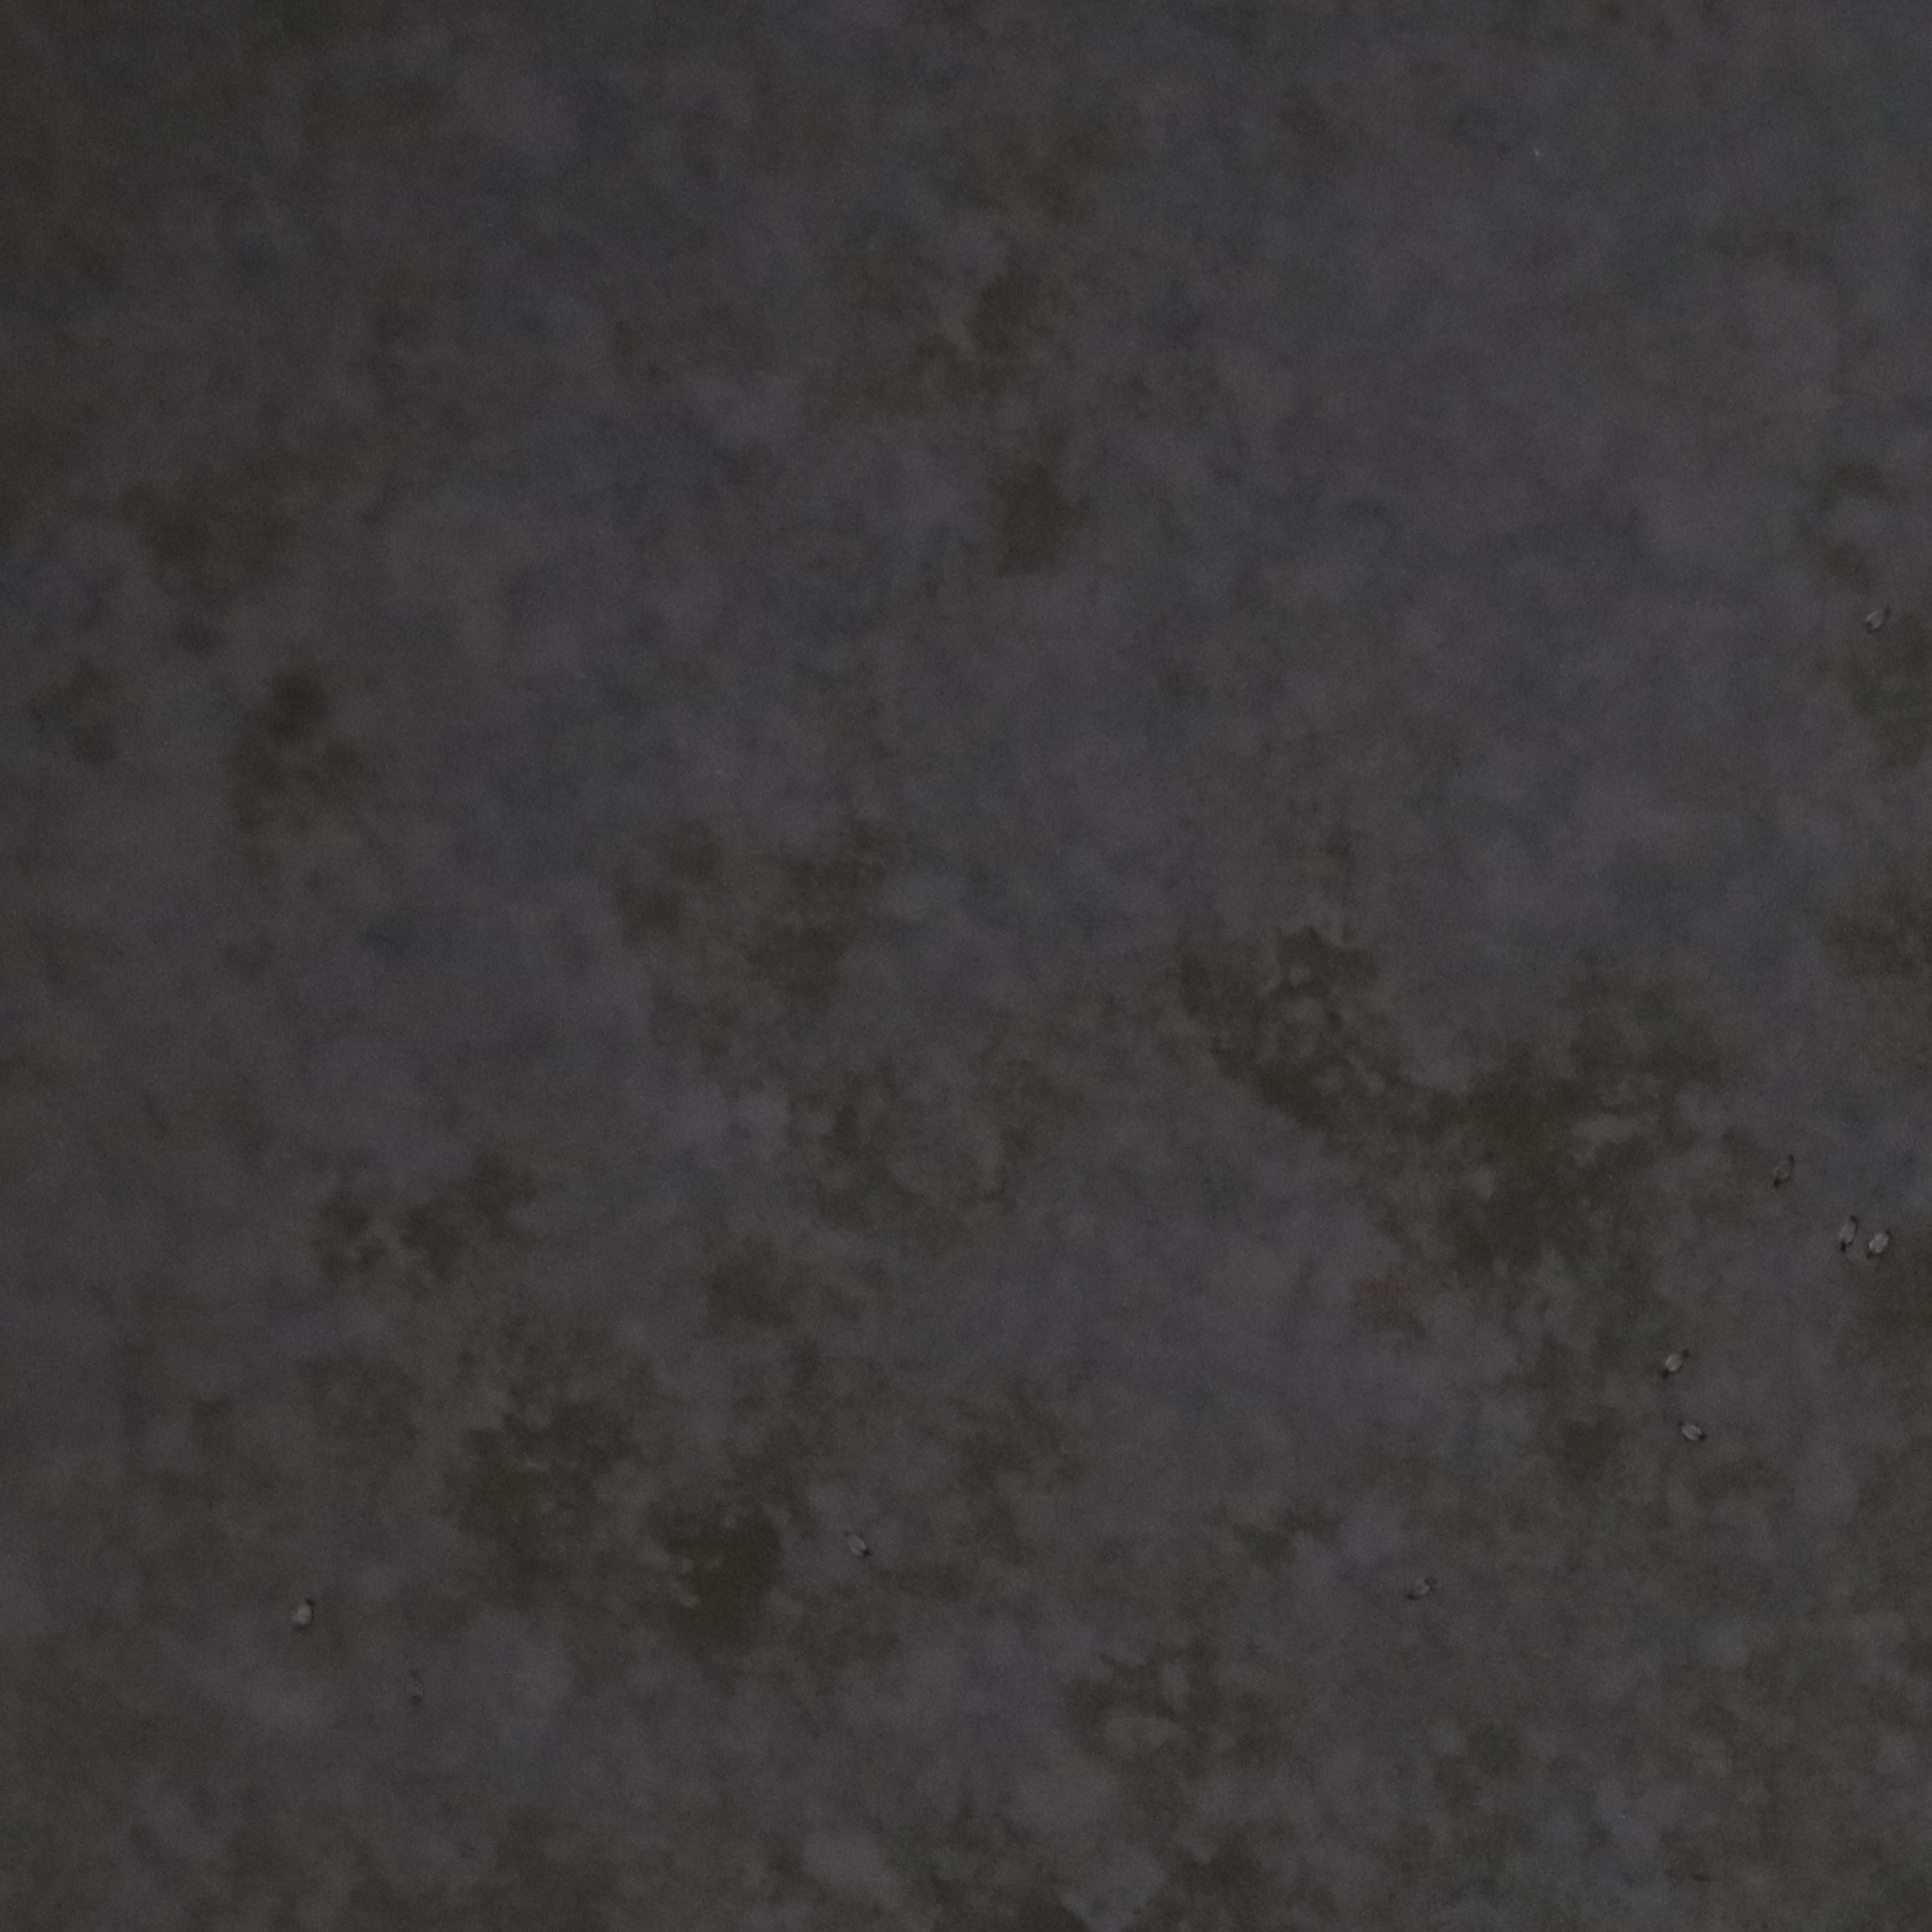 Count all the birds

10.